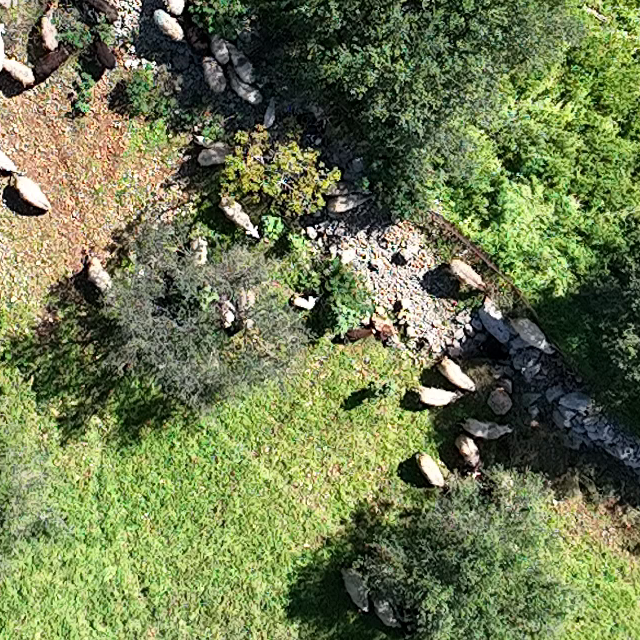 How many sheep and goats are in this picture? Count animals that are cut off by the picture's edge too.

34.